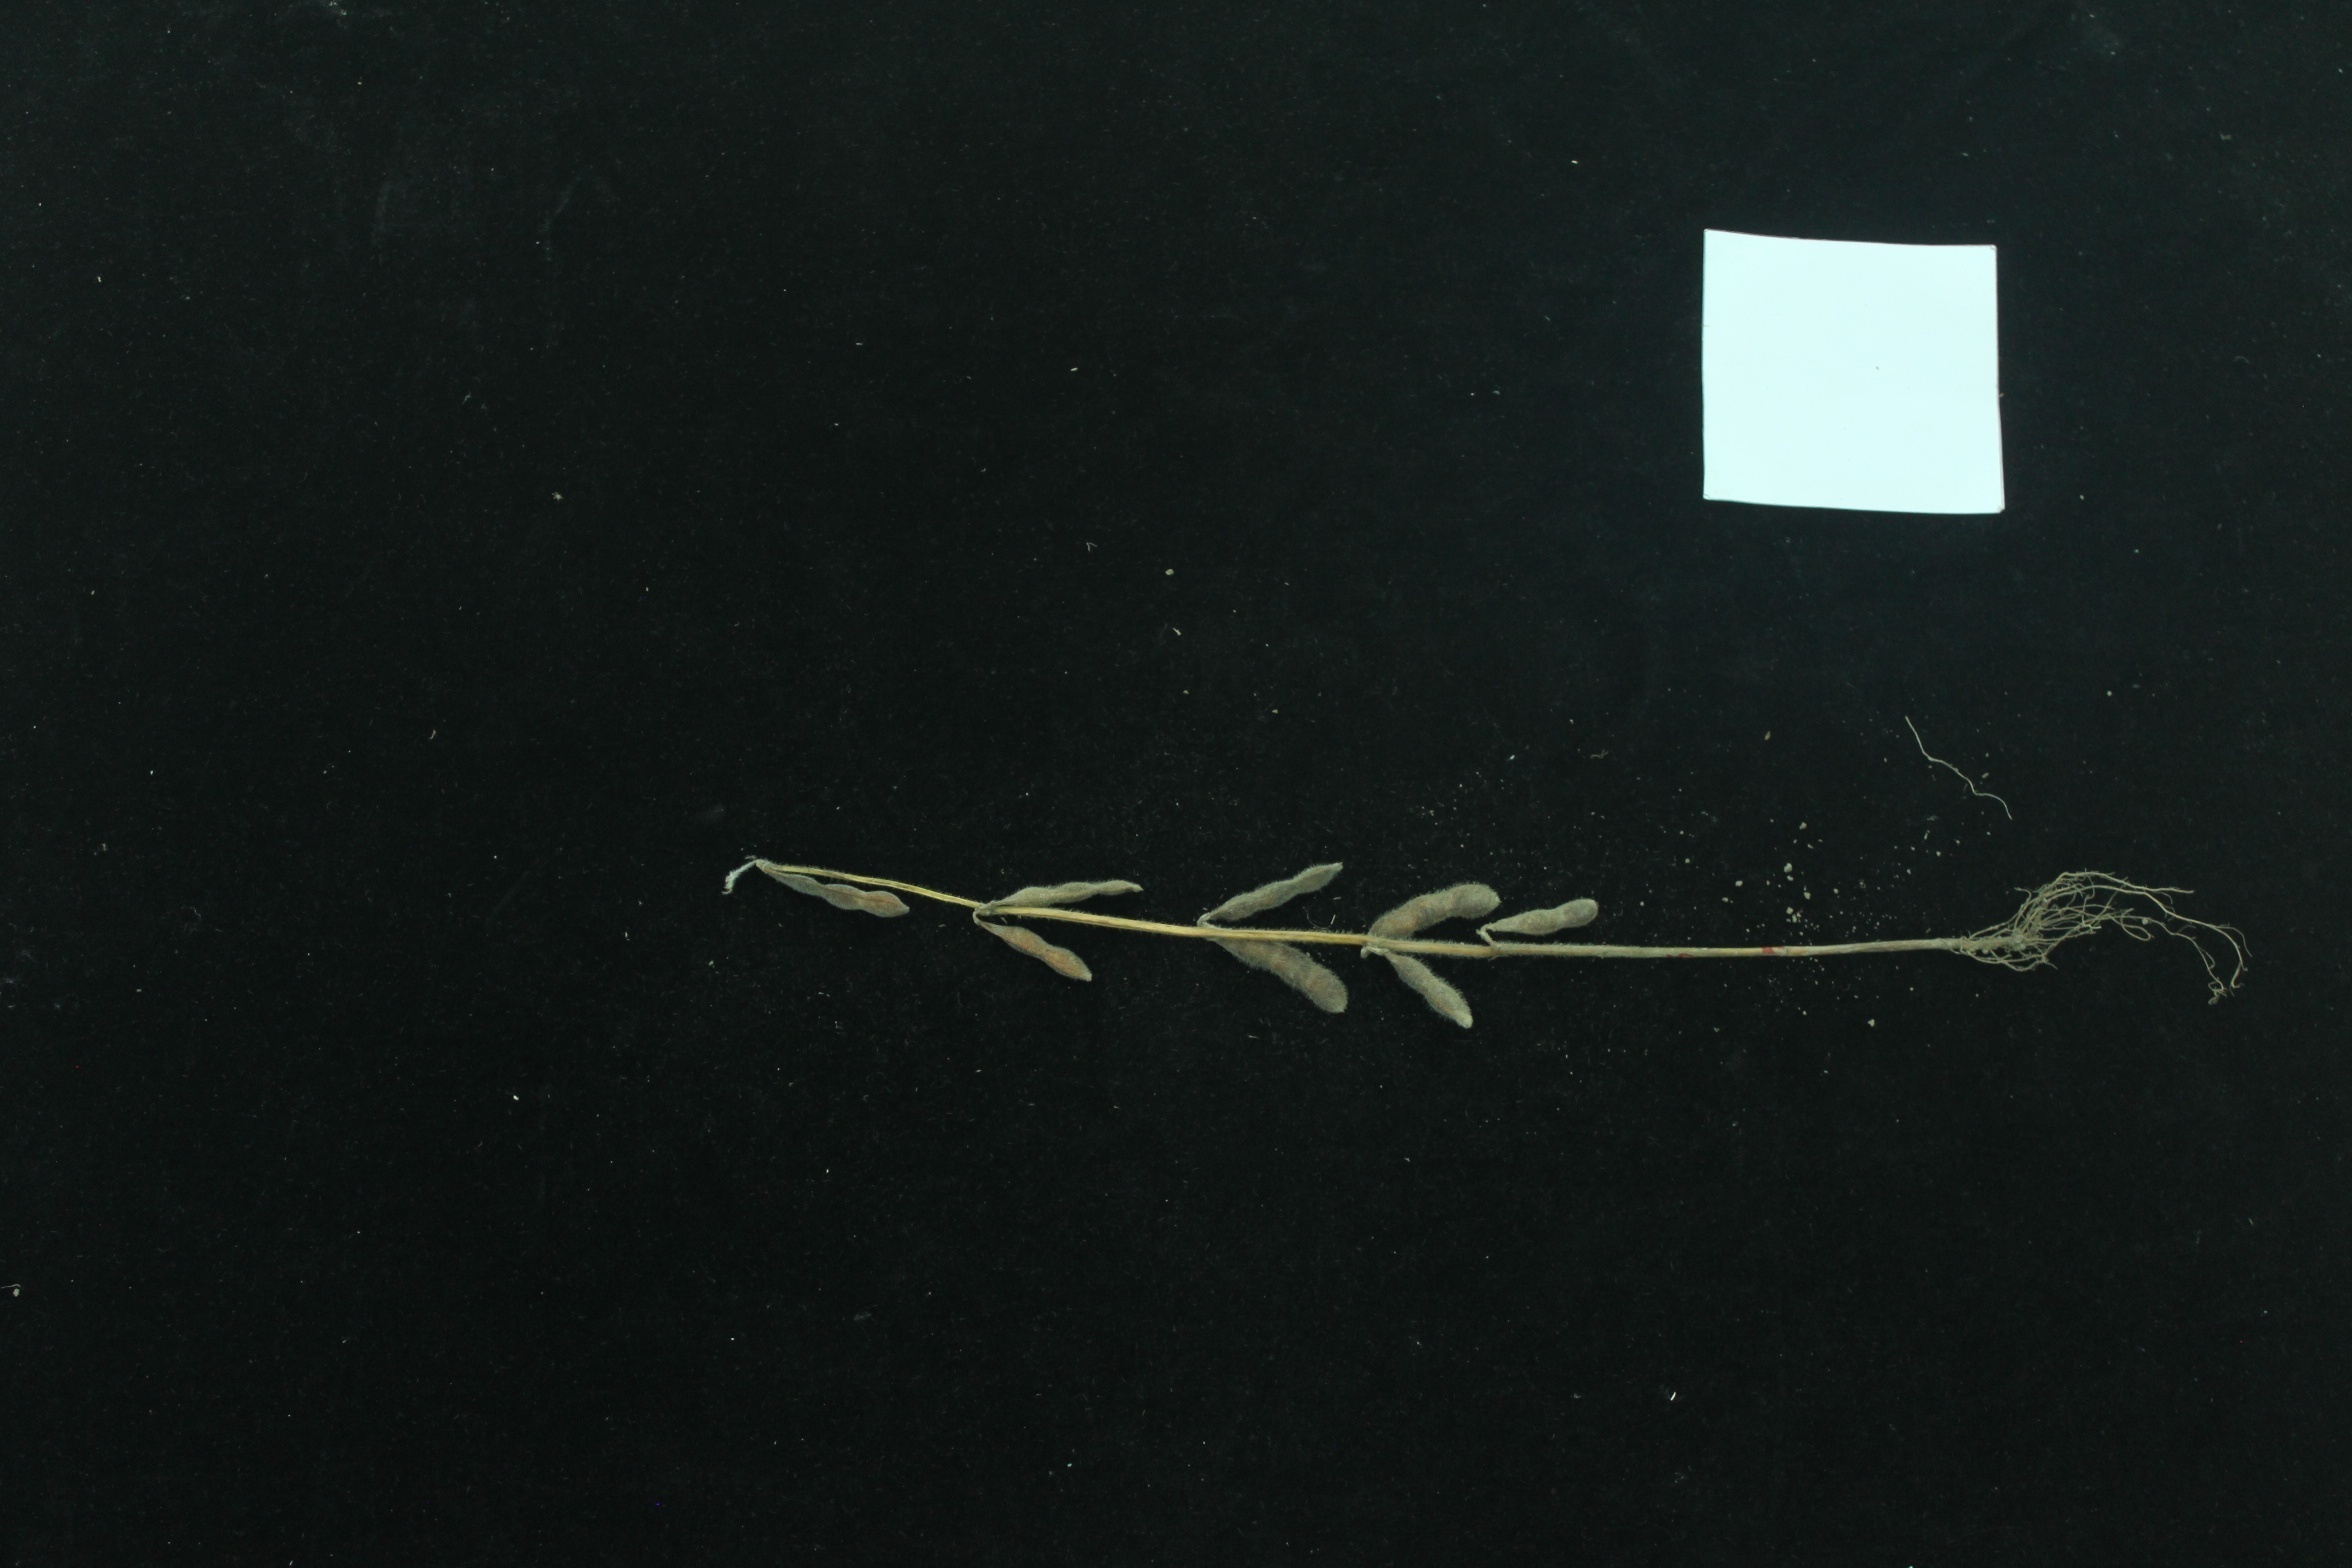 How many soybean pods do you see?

8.